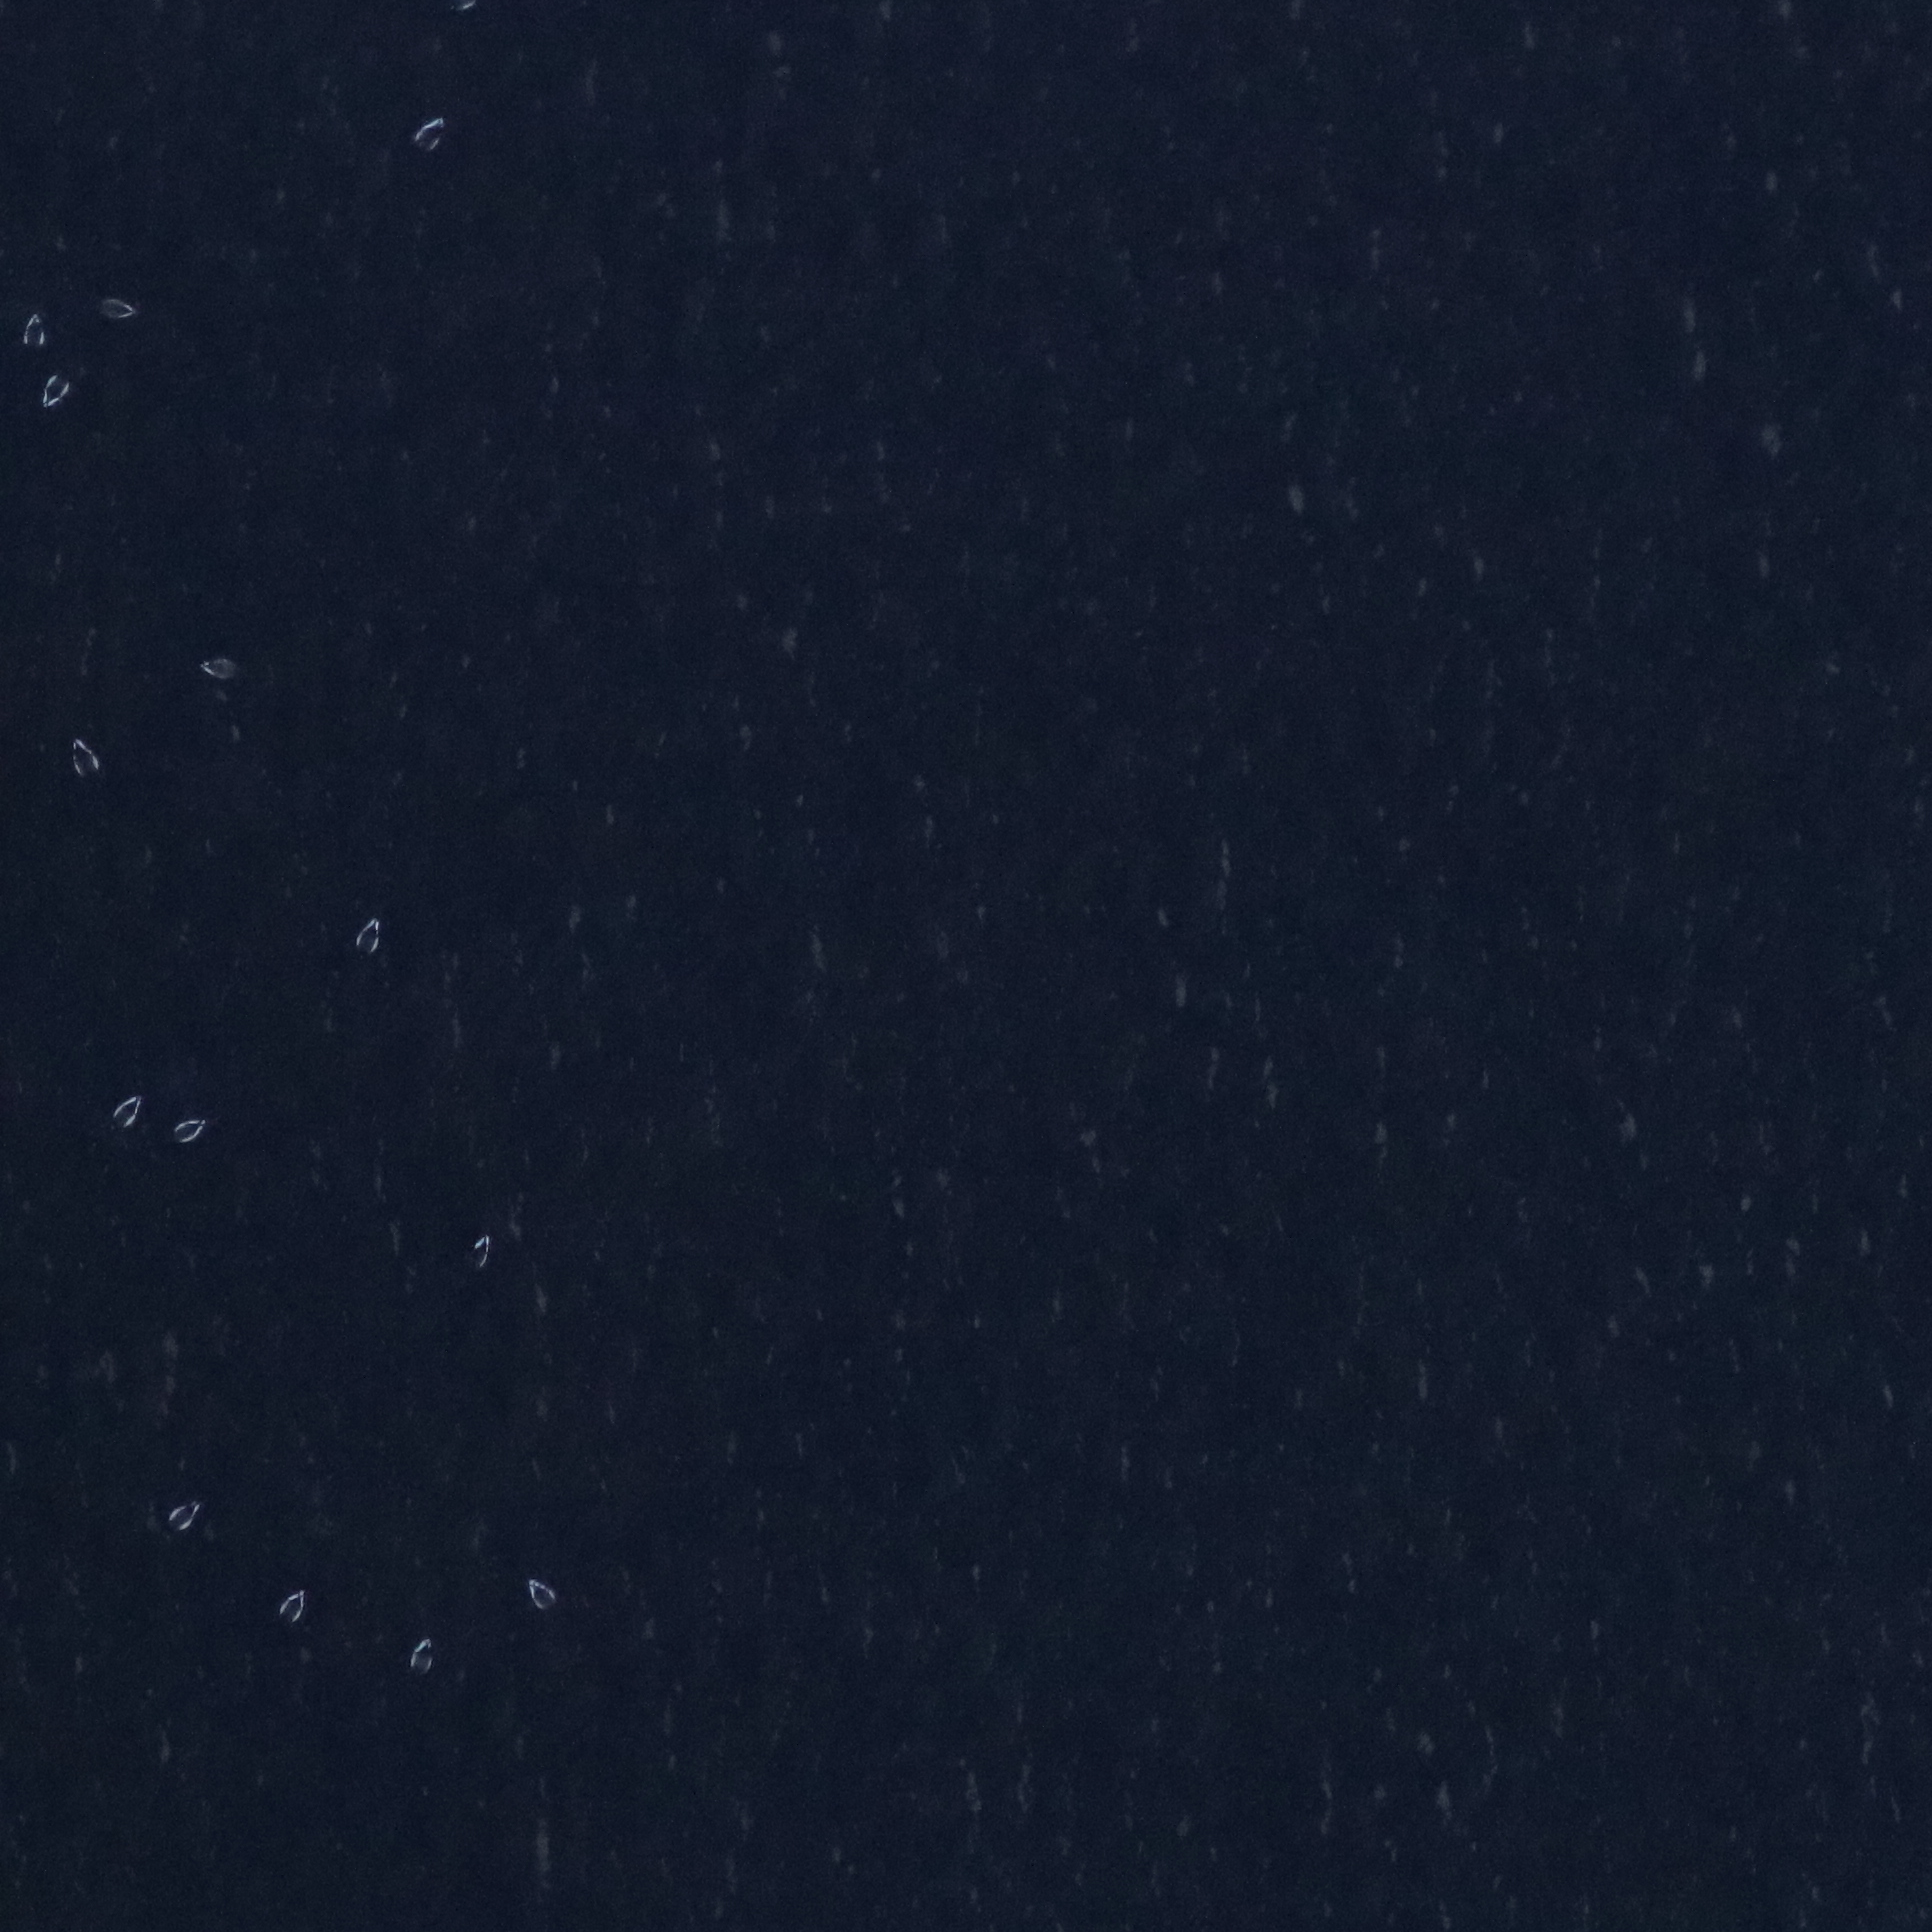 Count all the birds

14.